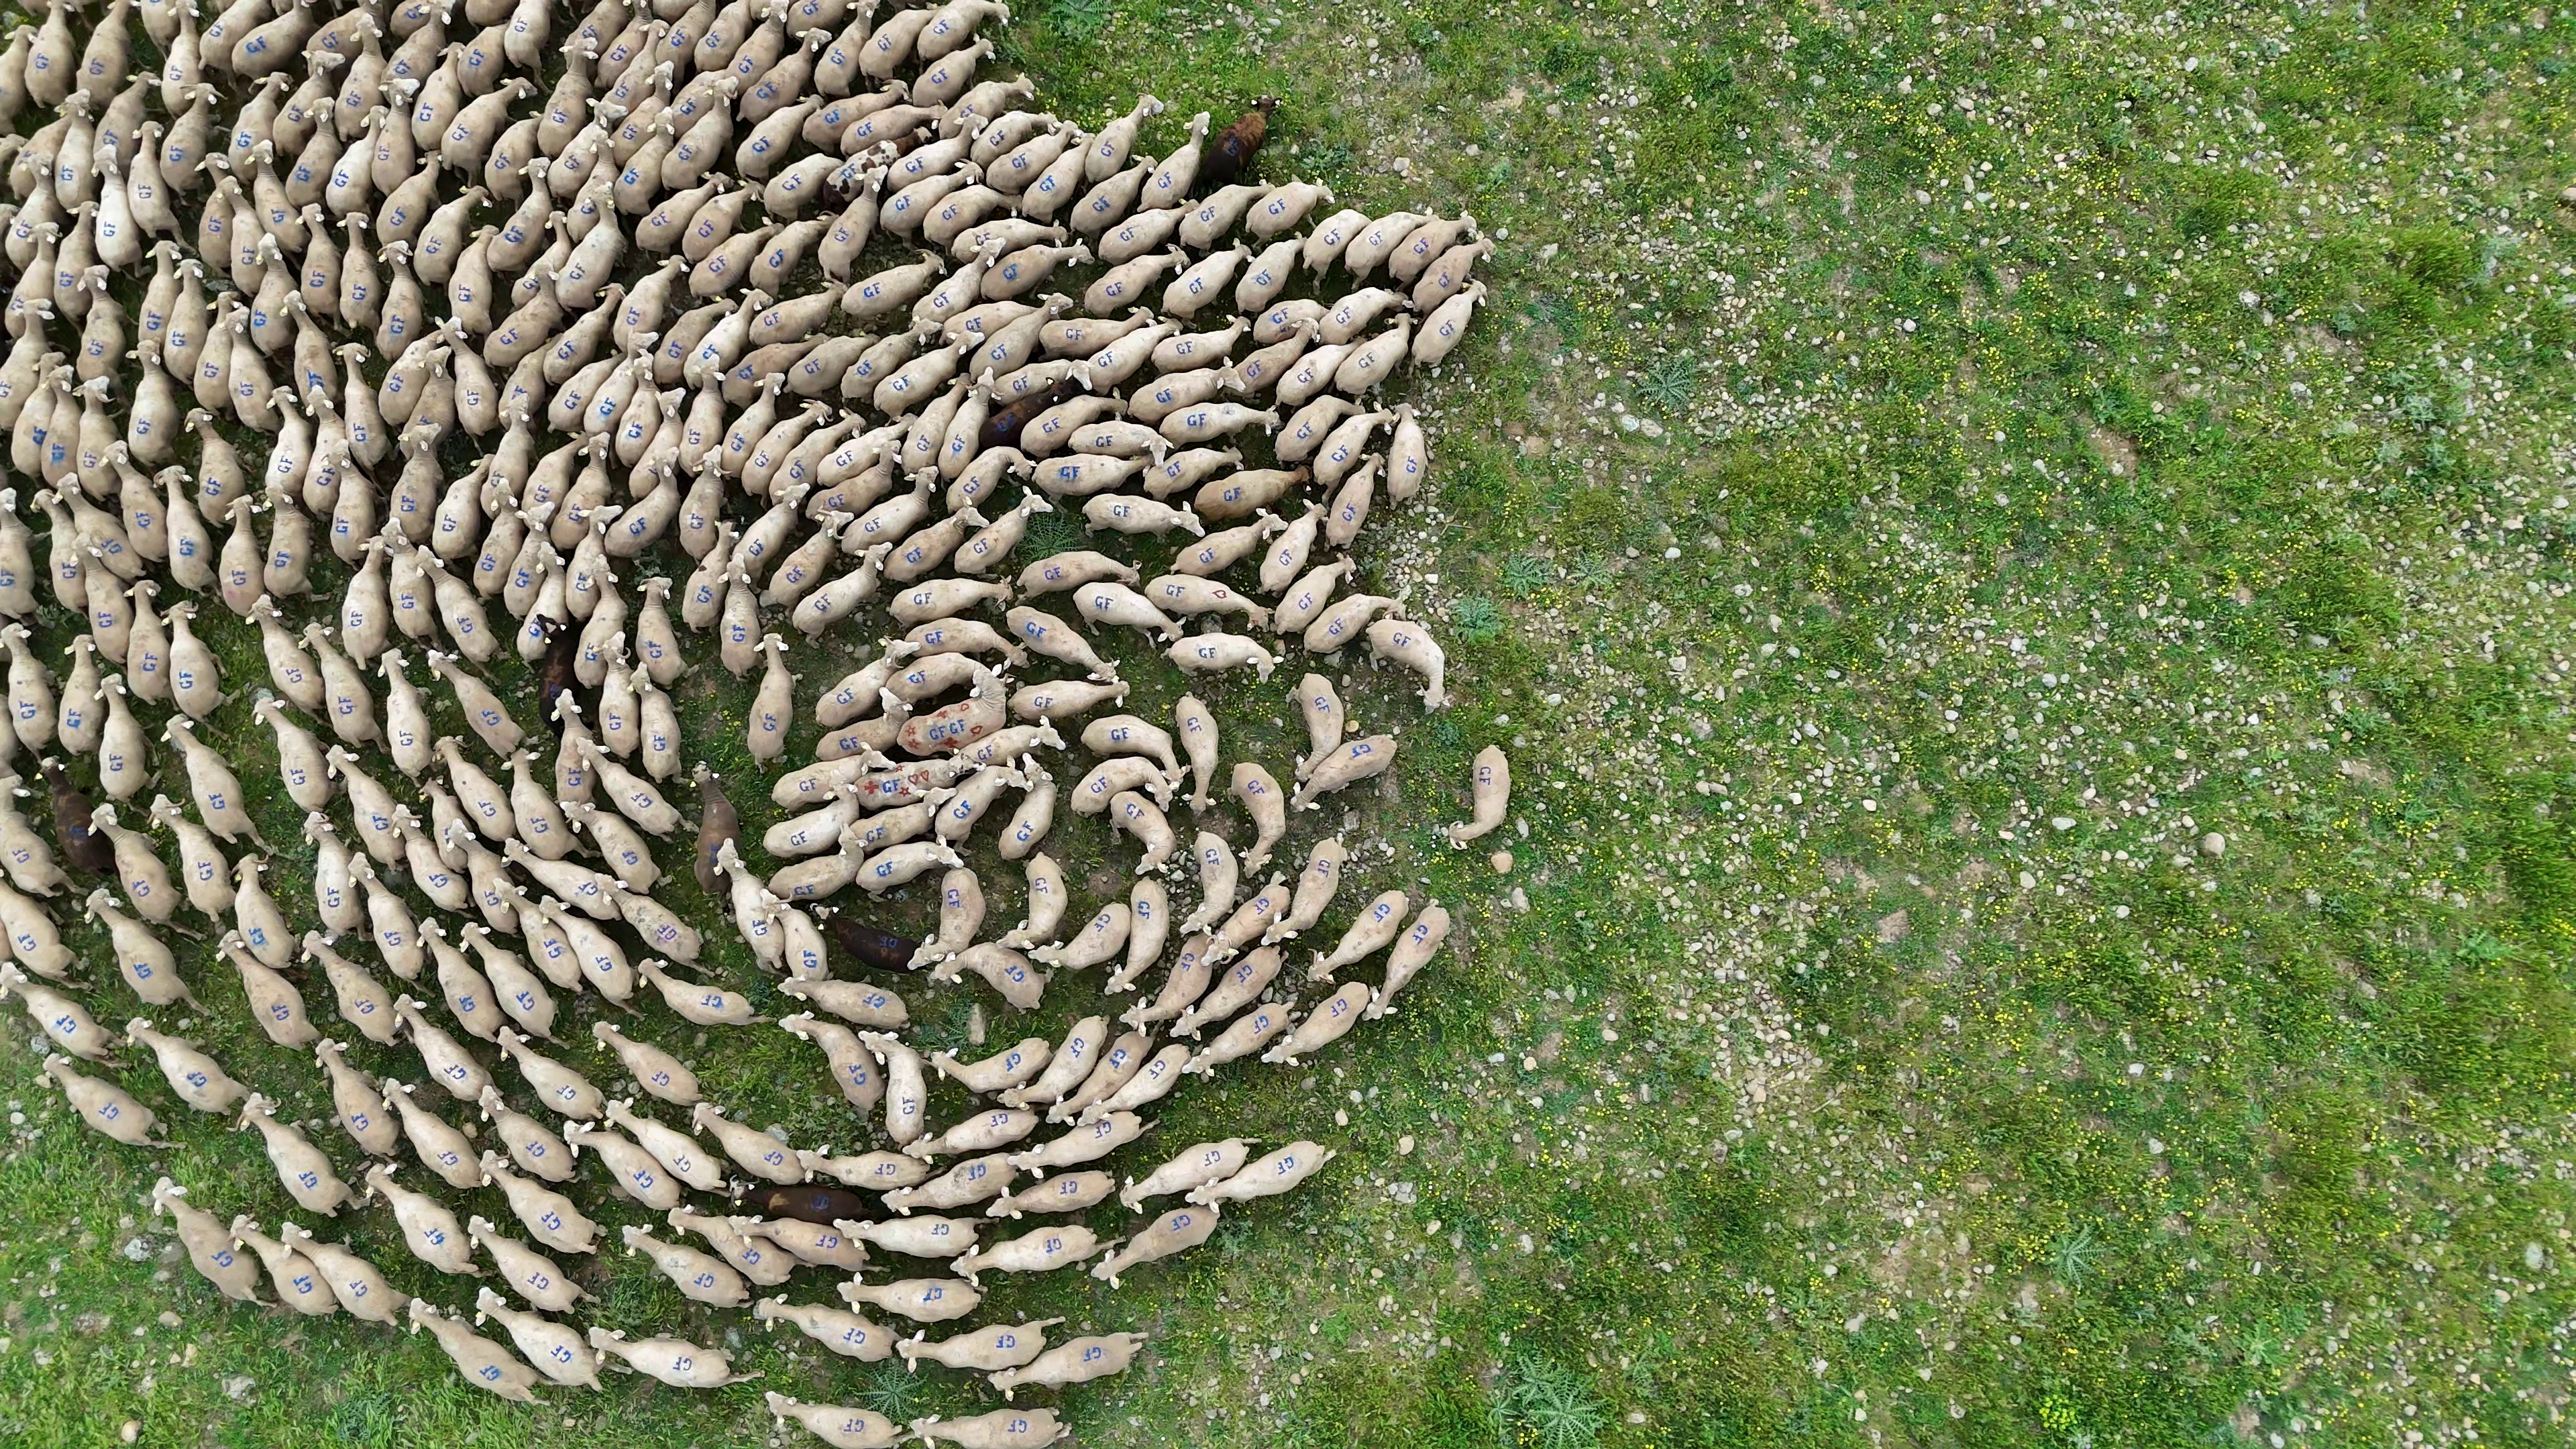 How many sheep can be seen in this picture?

352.